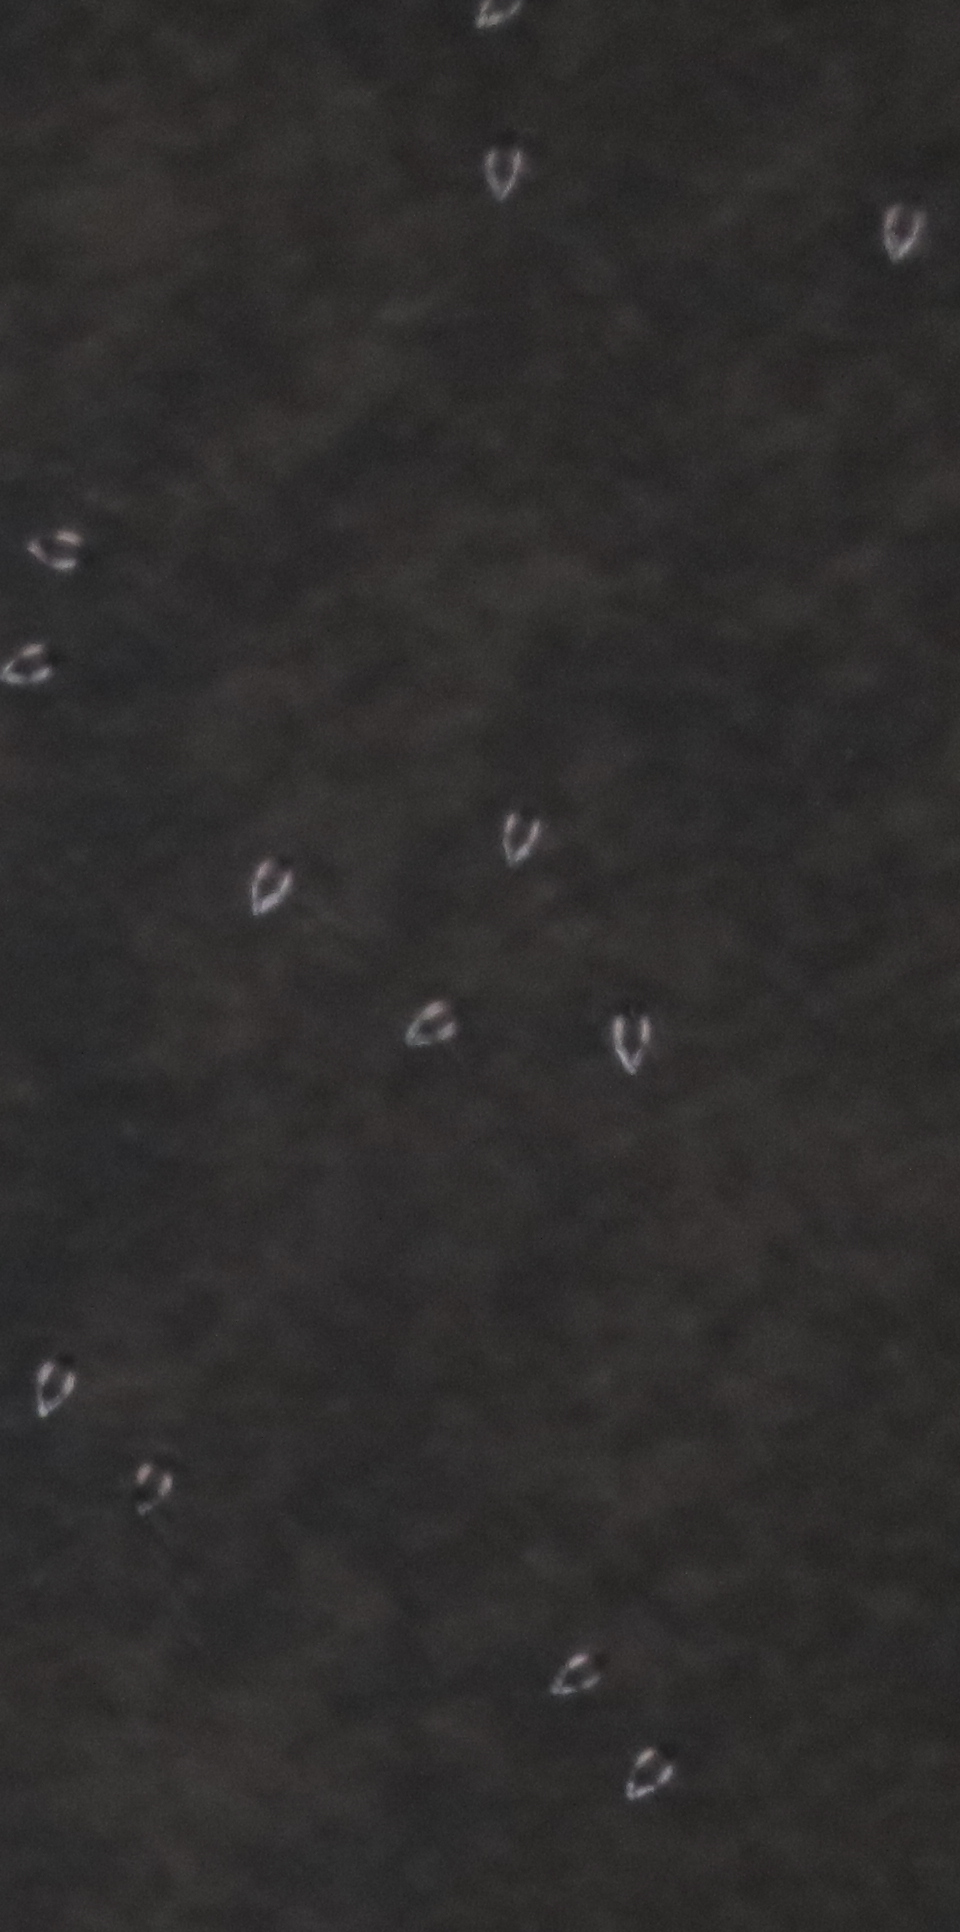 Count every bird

13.